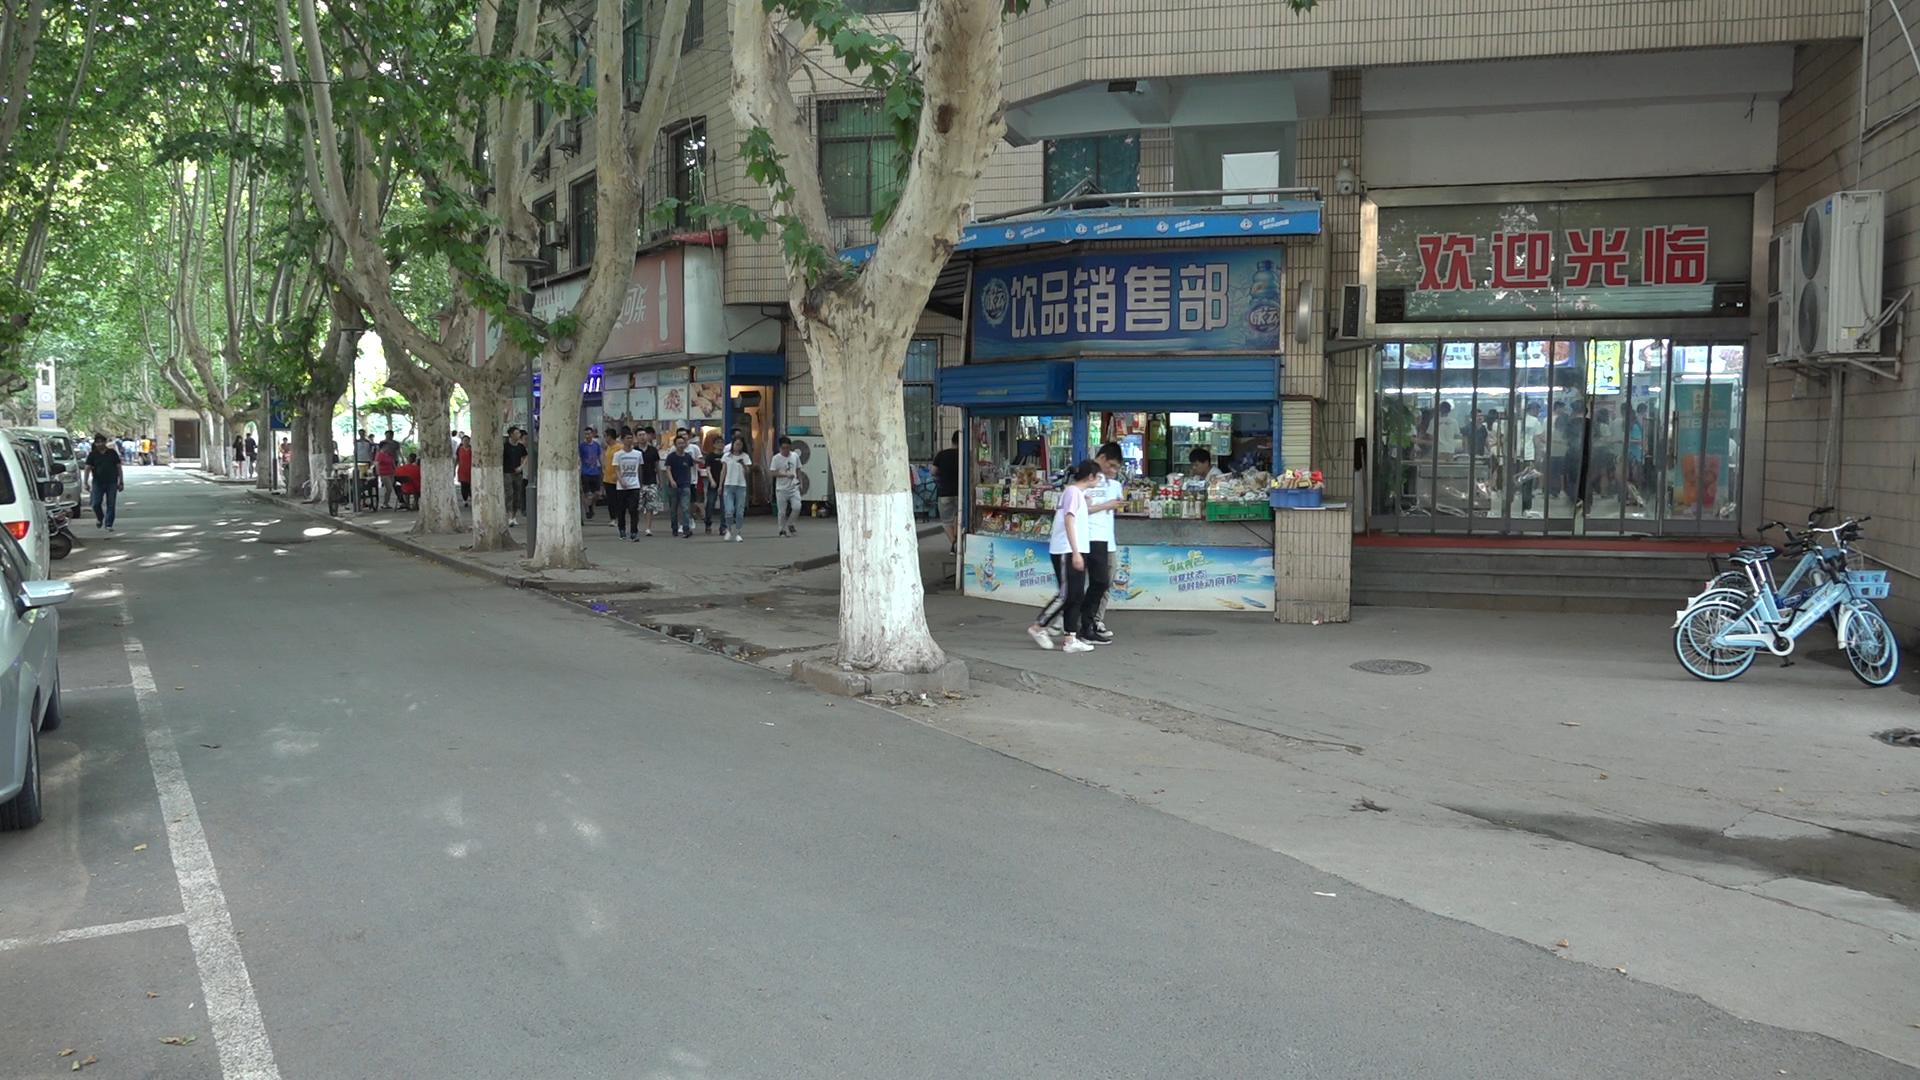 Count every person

43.